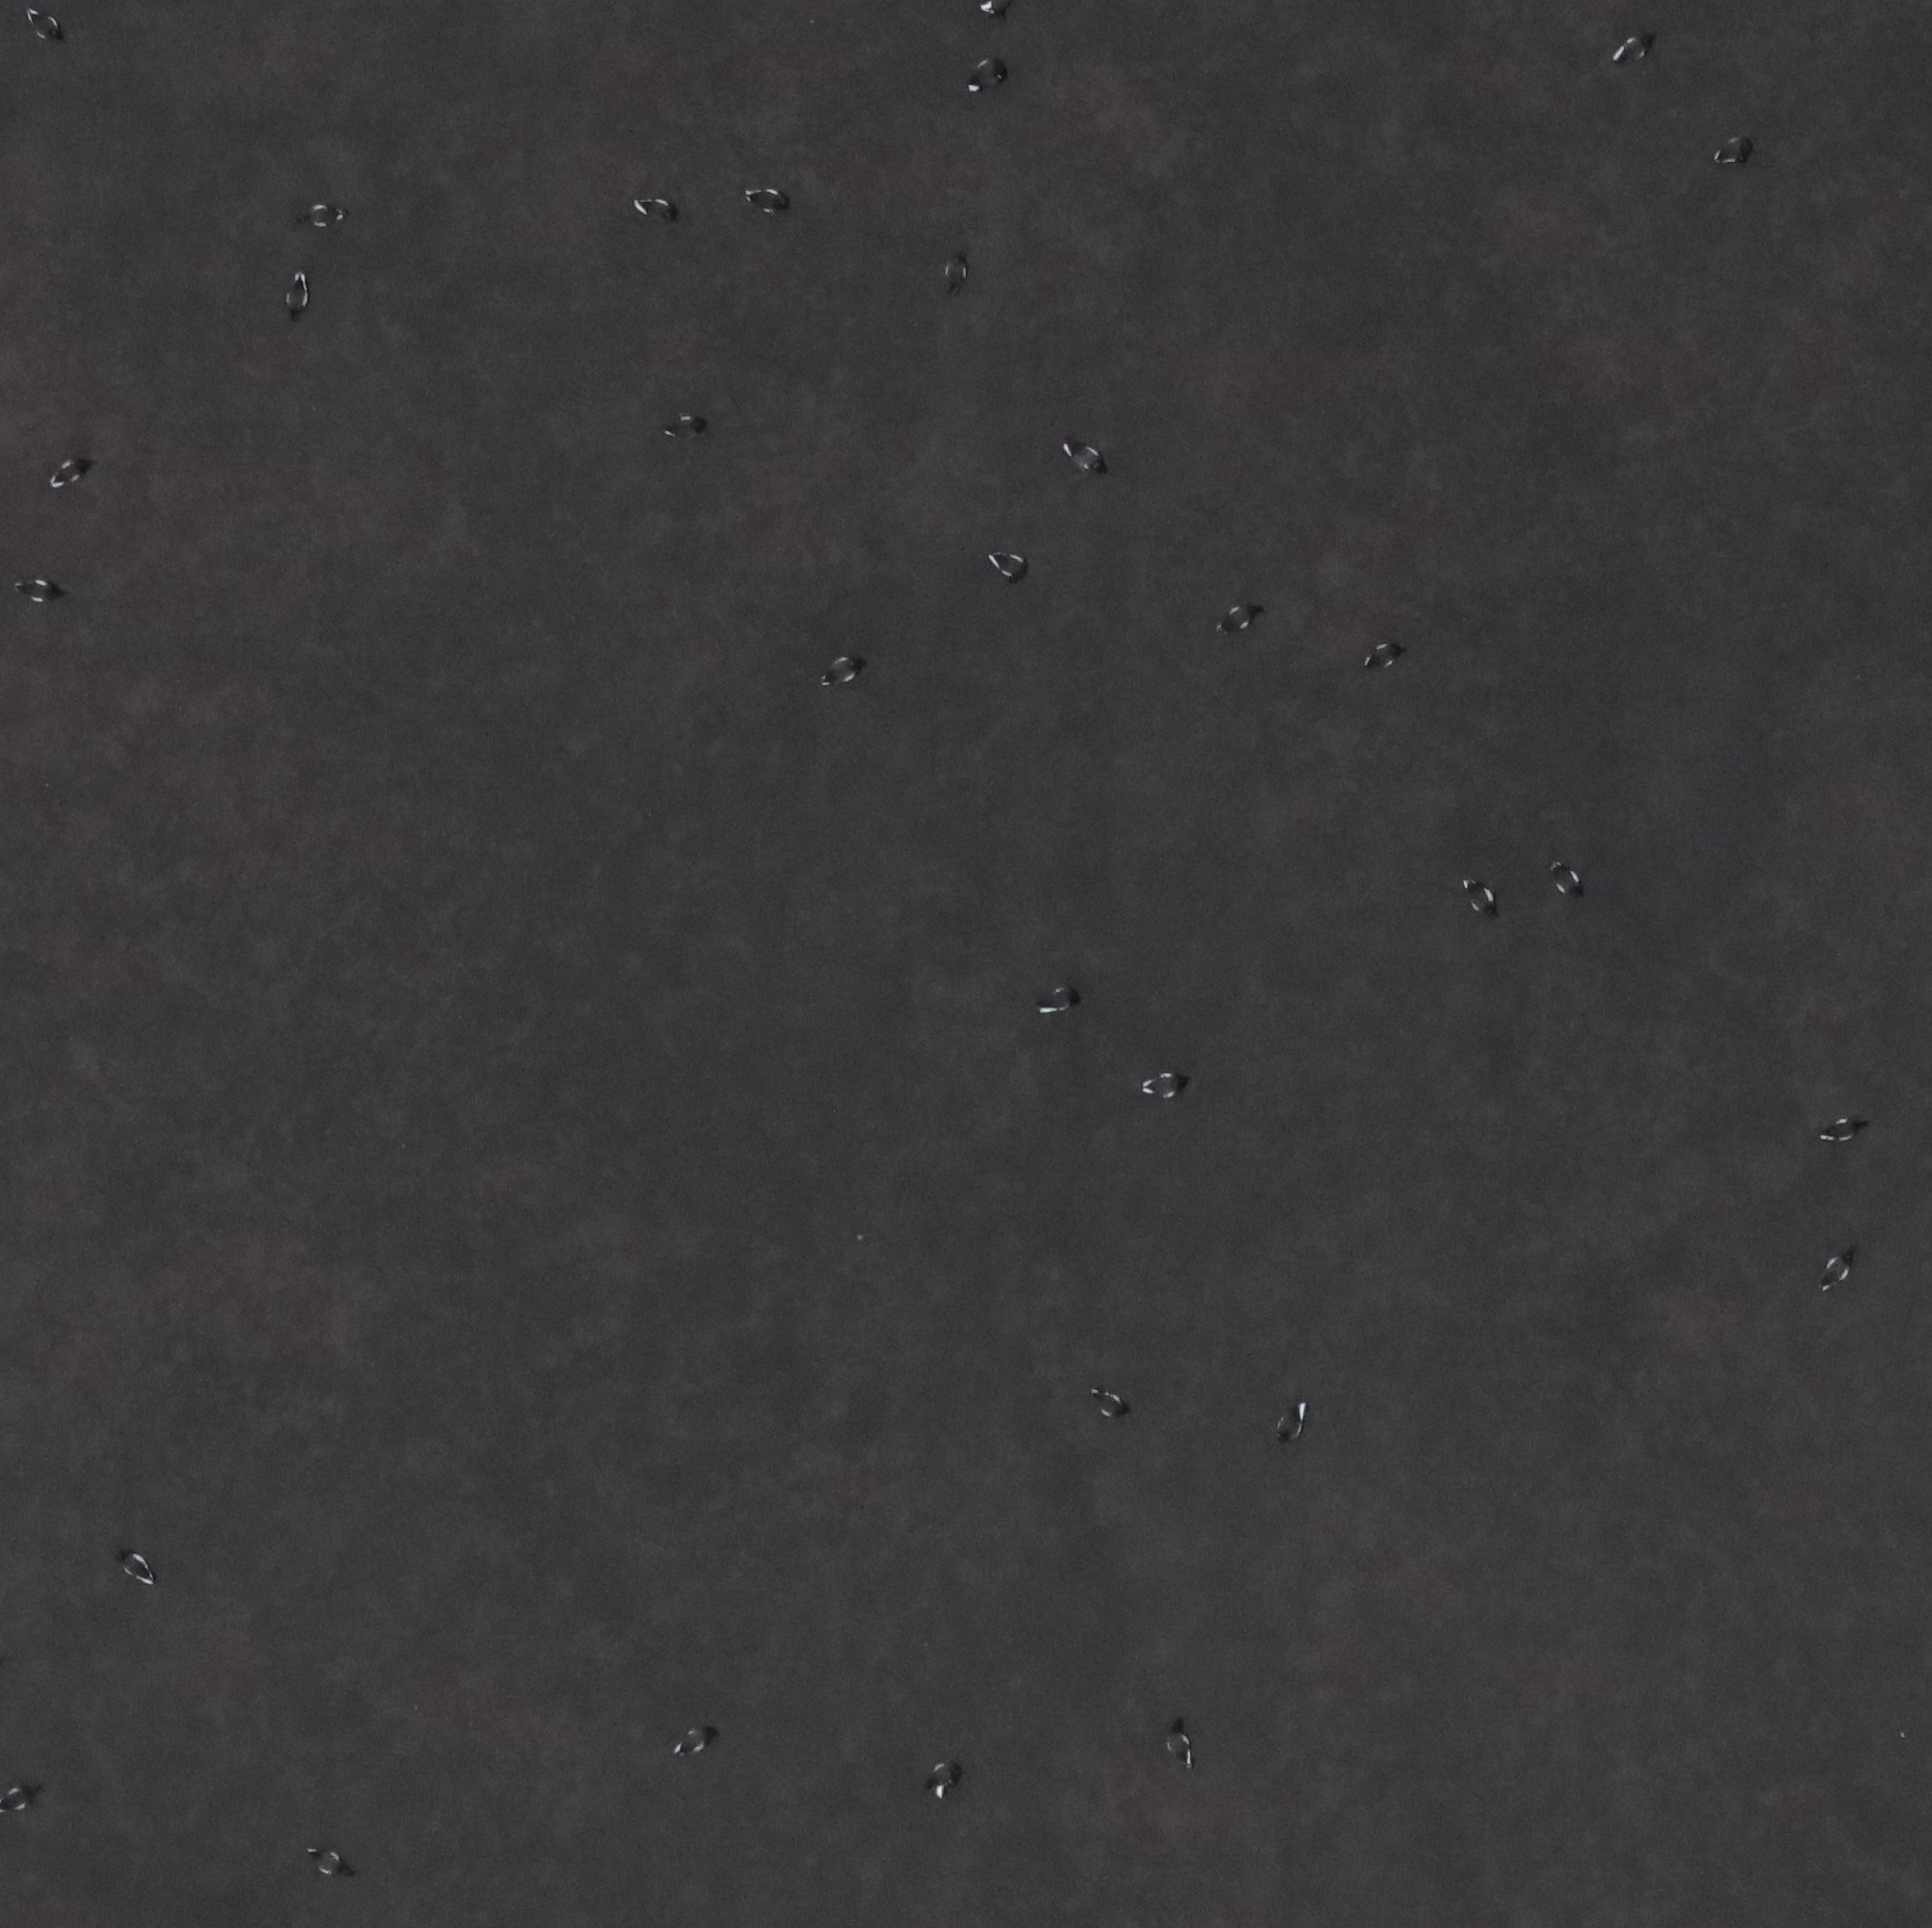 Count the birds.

32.